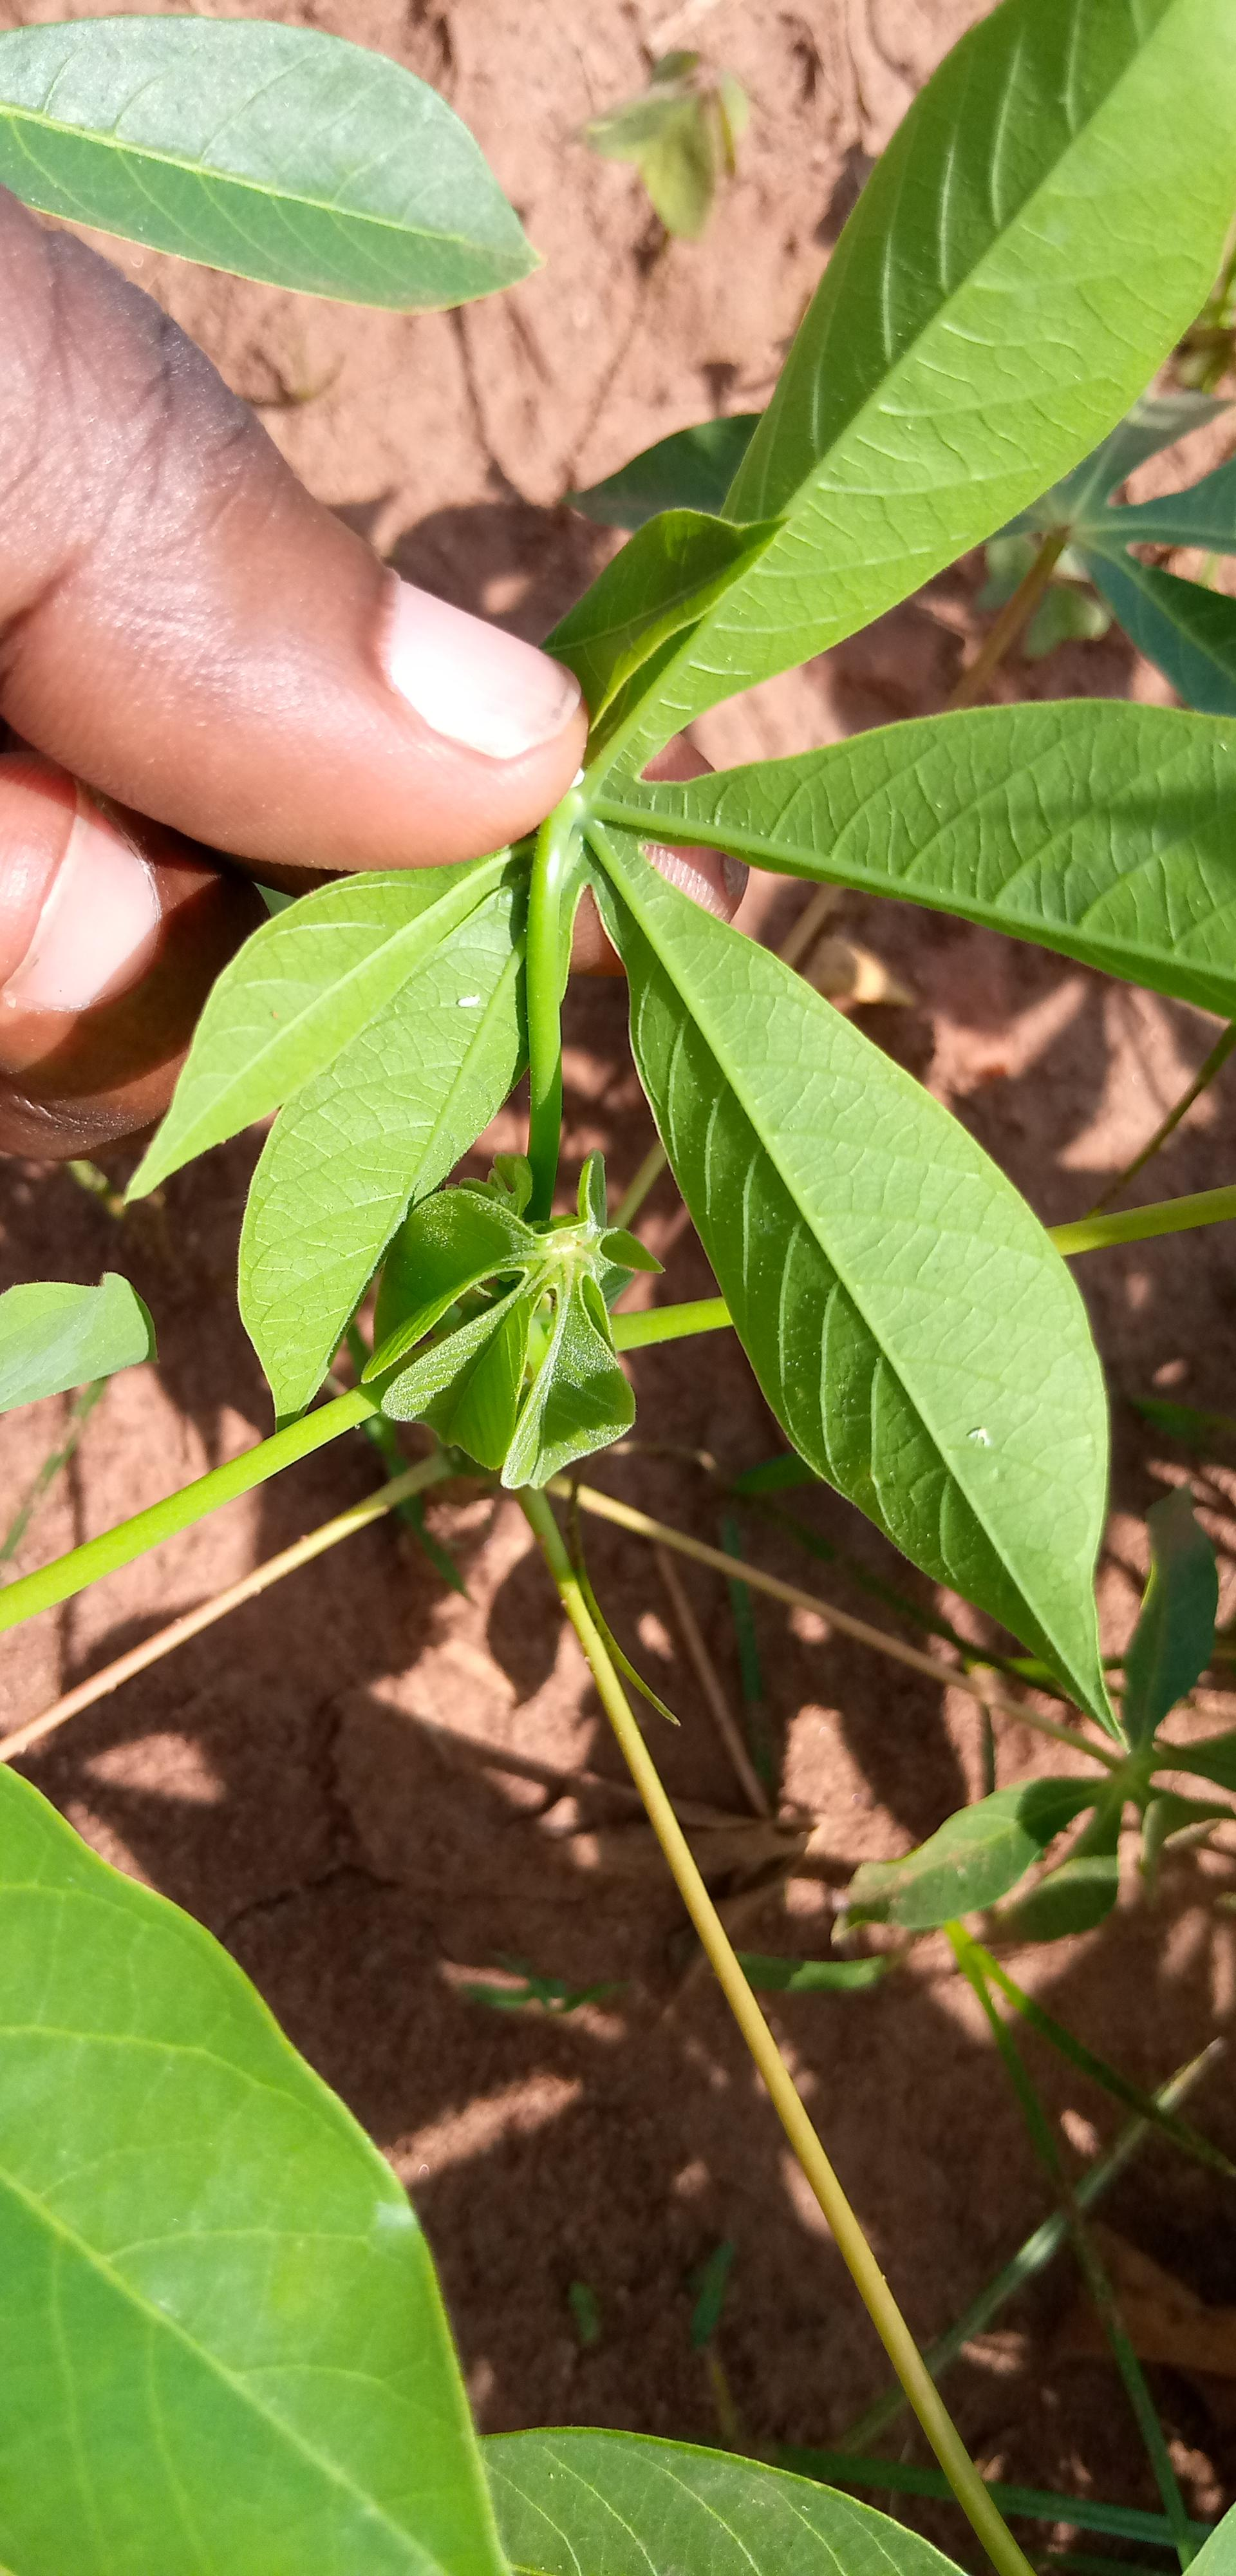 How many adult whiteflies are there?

2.